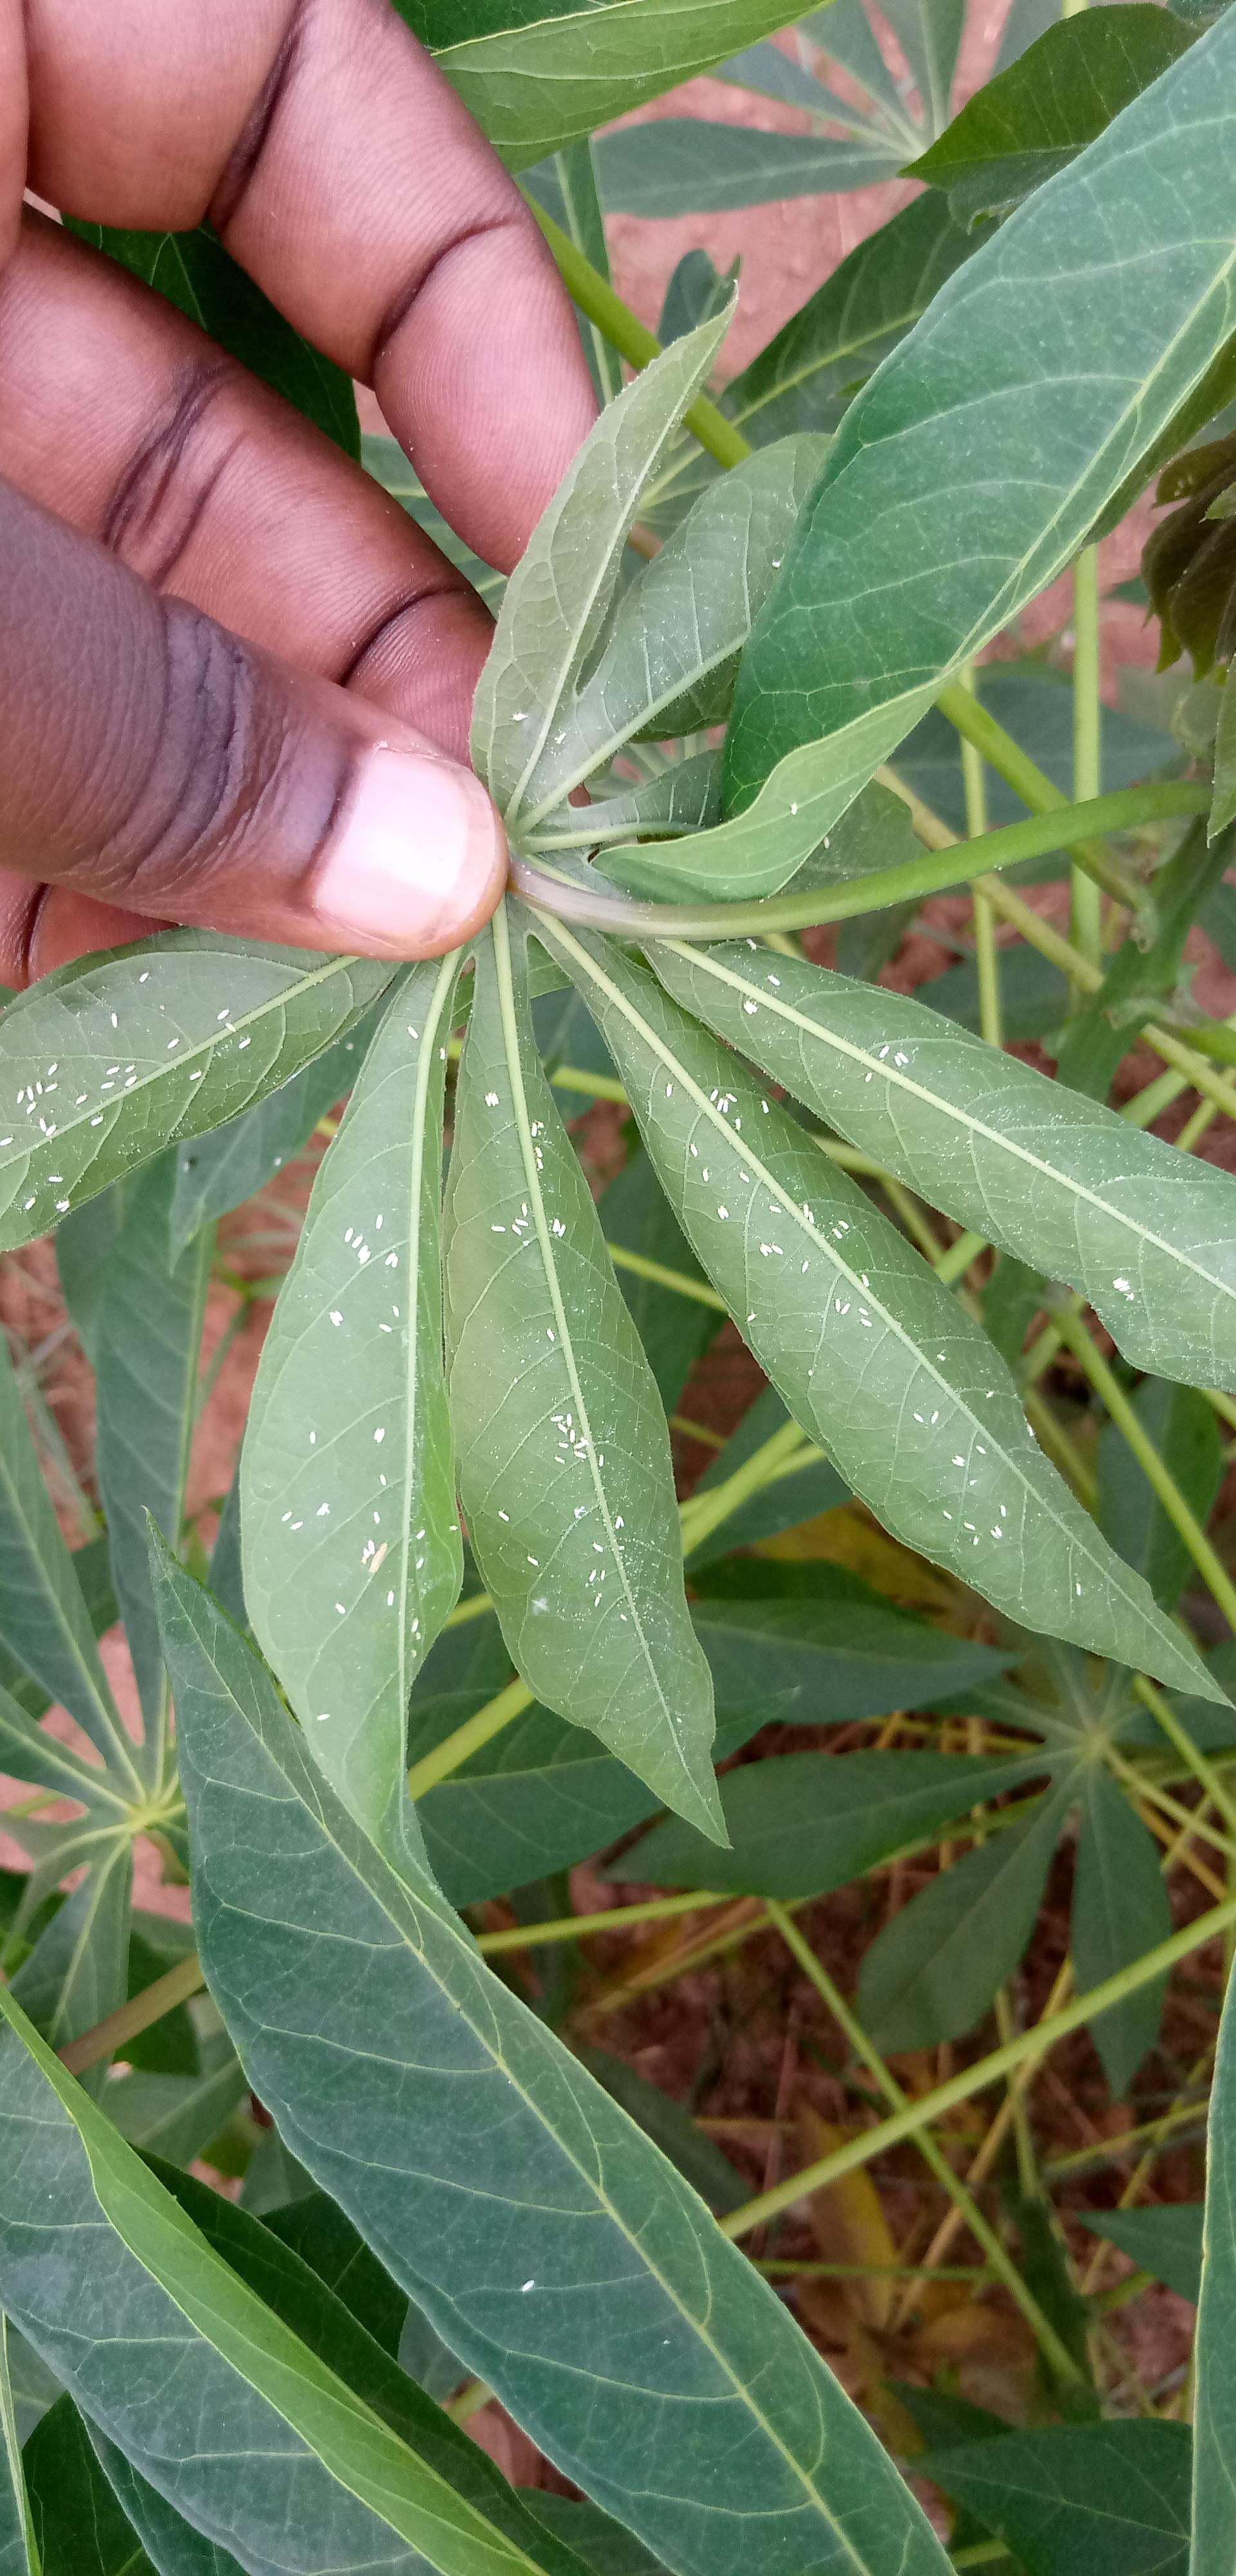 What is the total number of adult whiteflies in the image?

149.